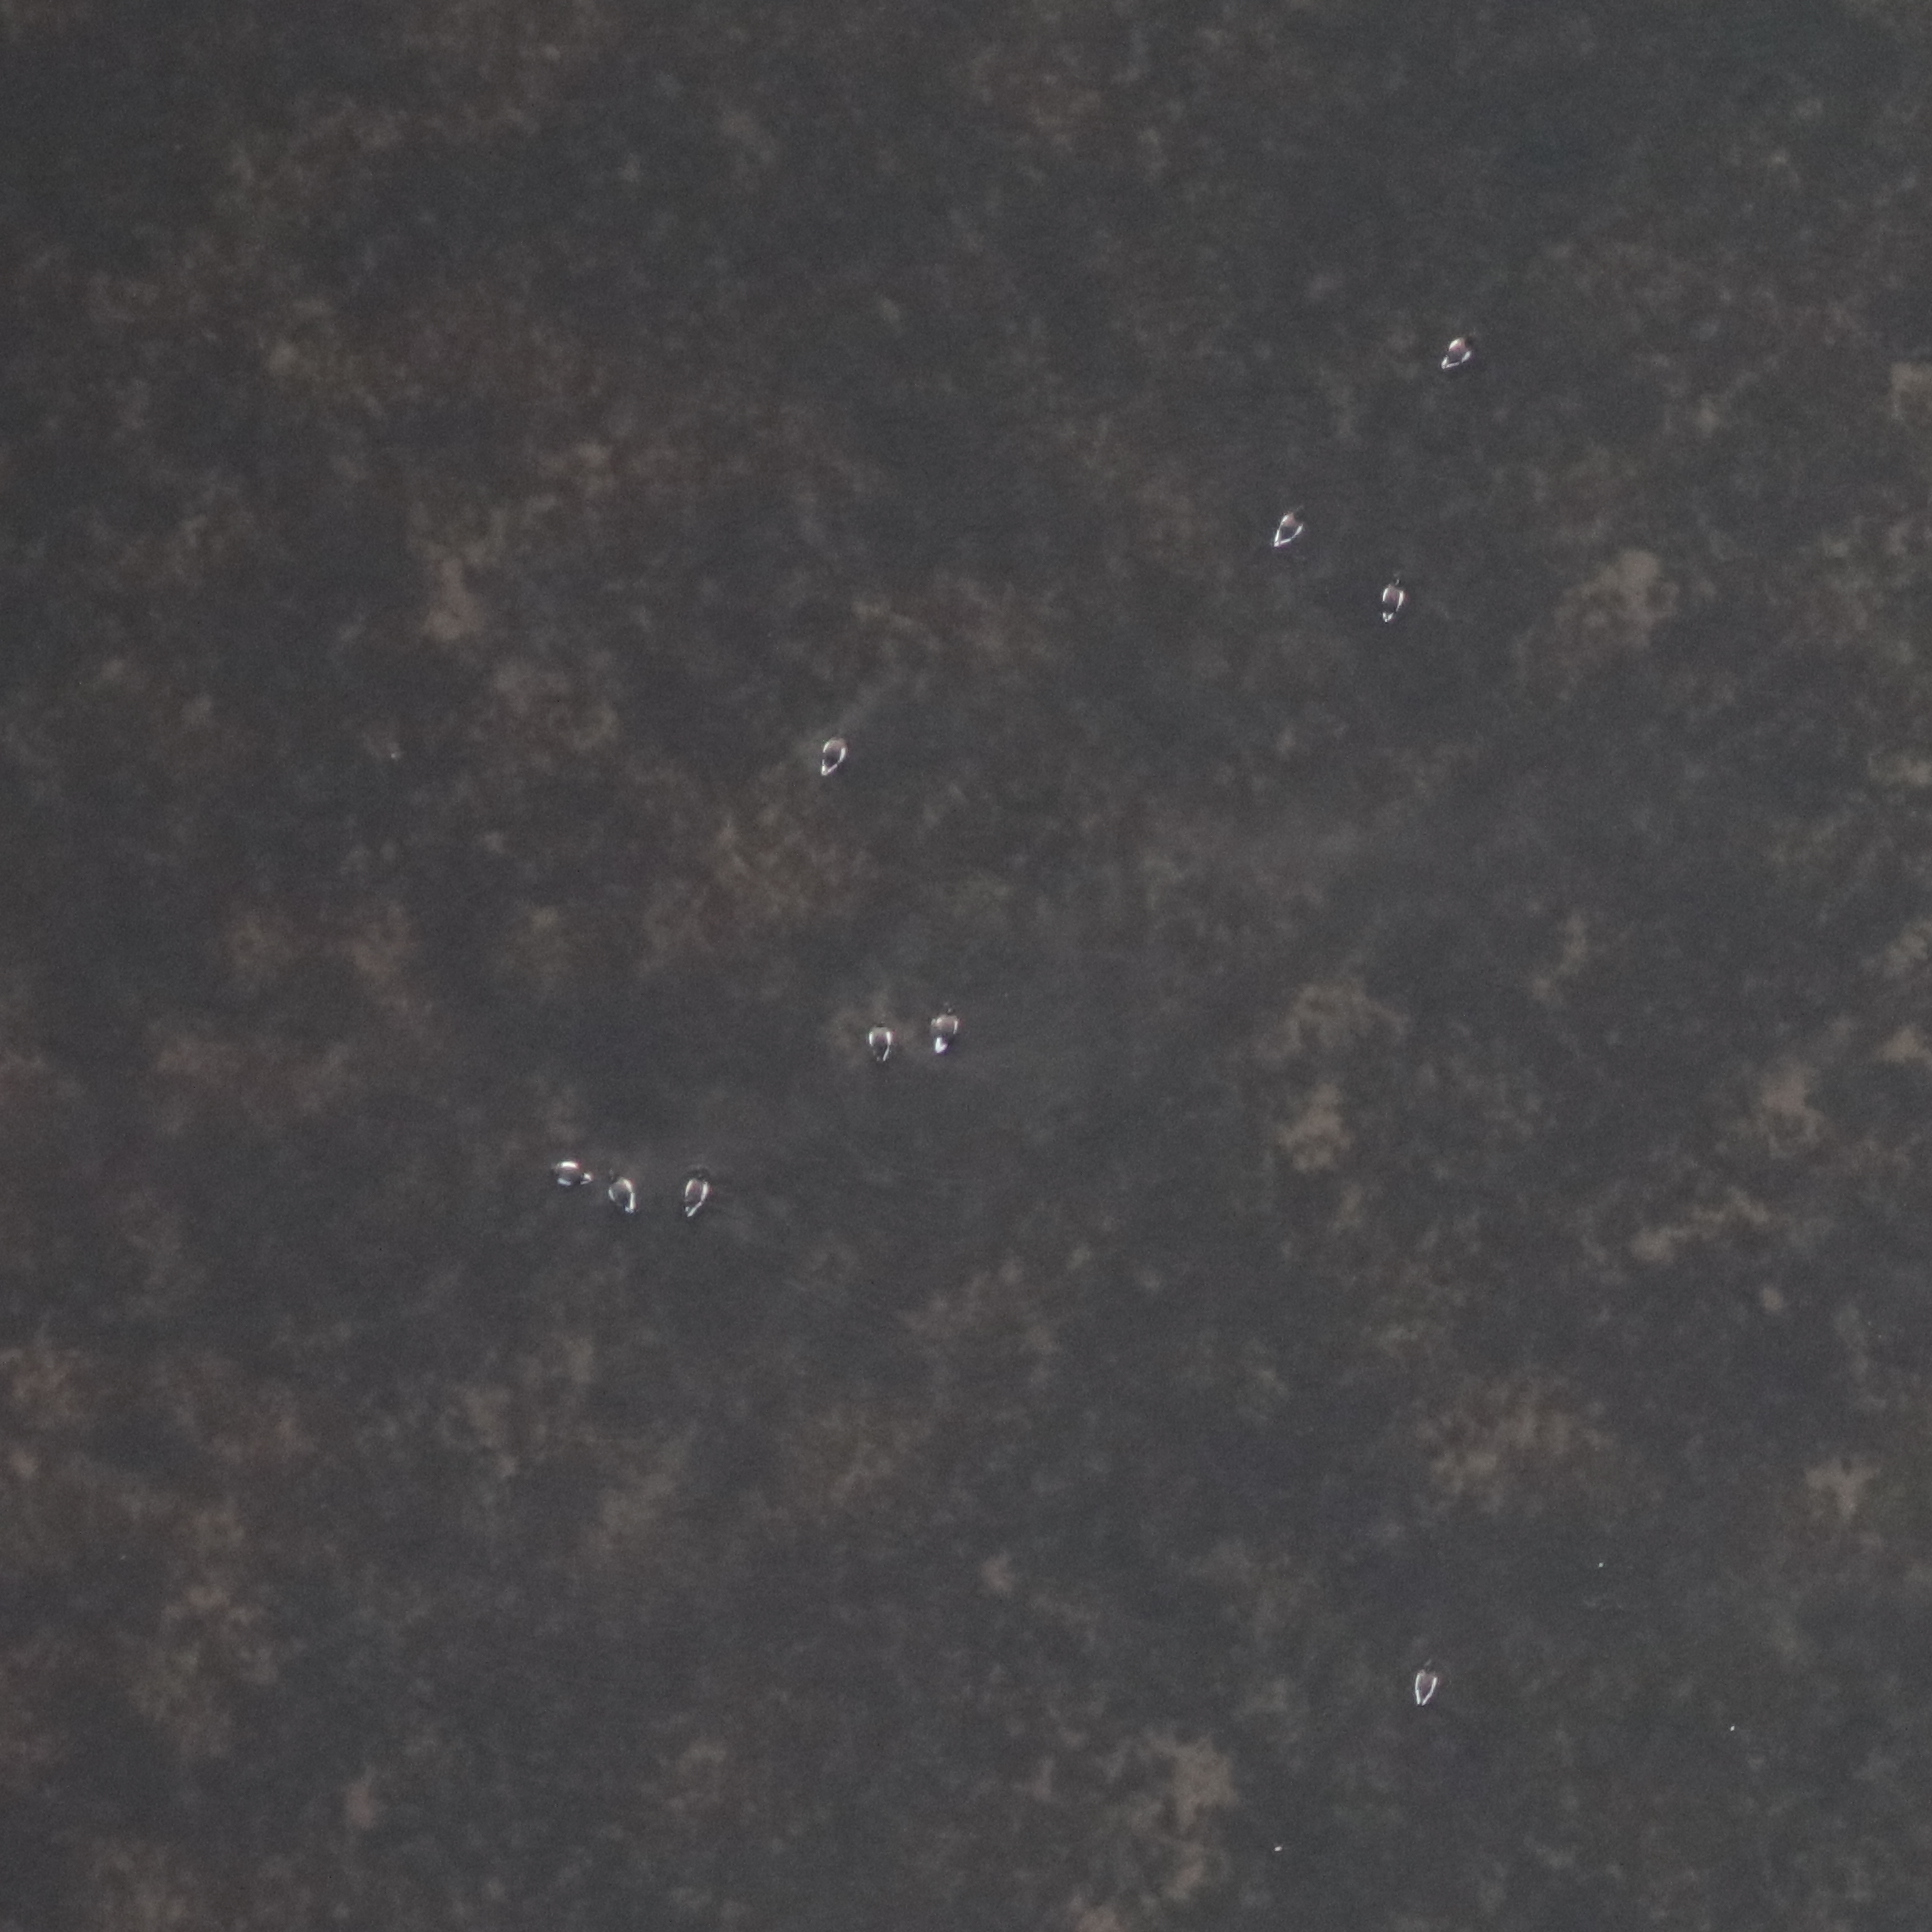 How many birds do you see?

10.